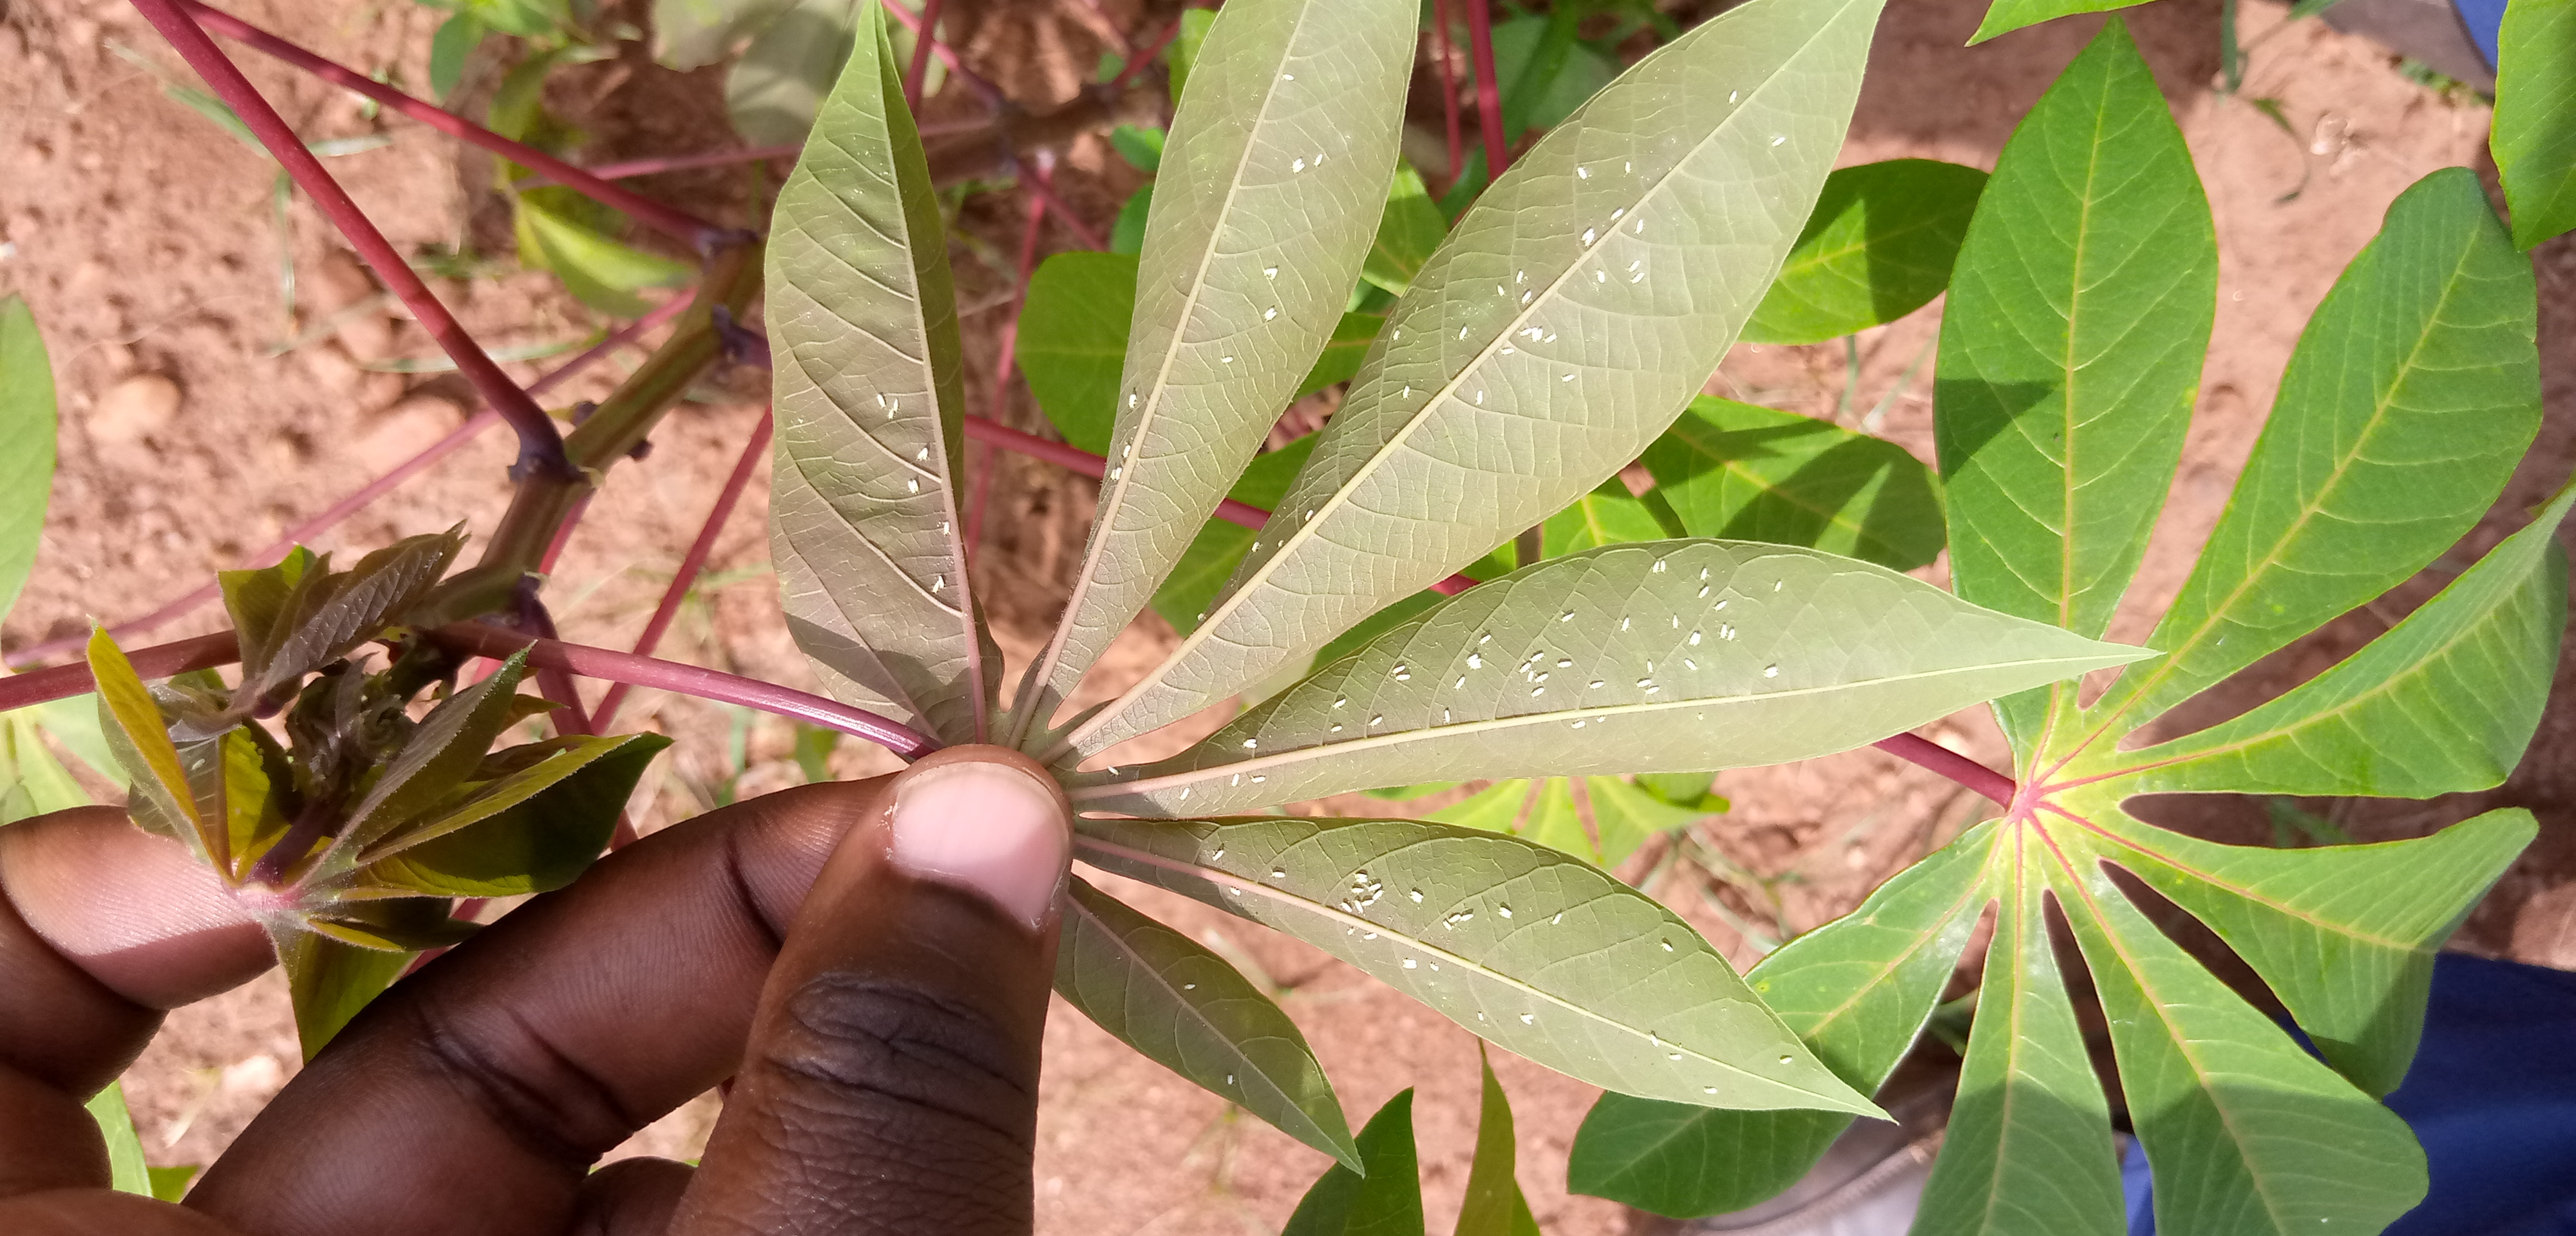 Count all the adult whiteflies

130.